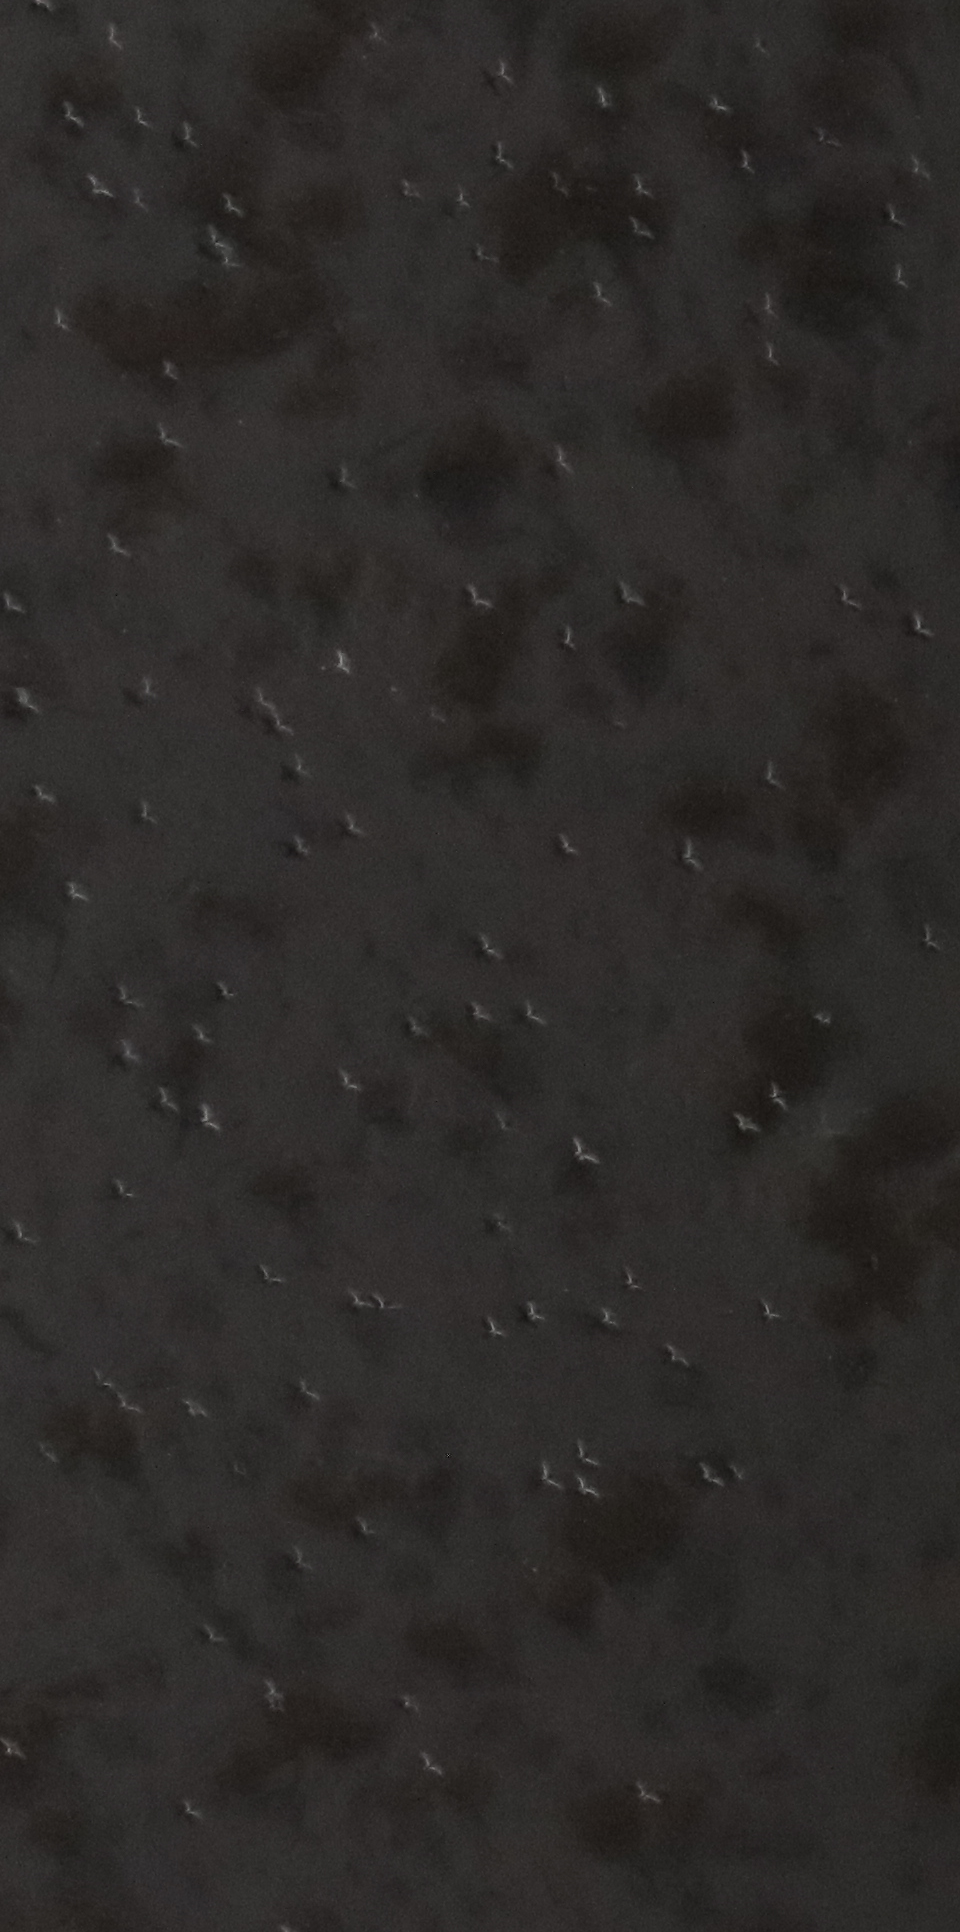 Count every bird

104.